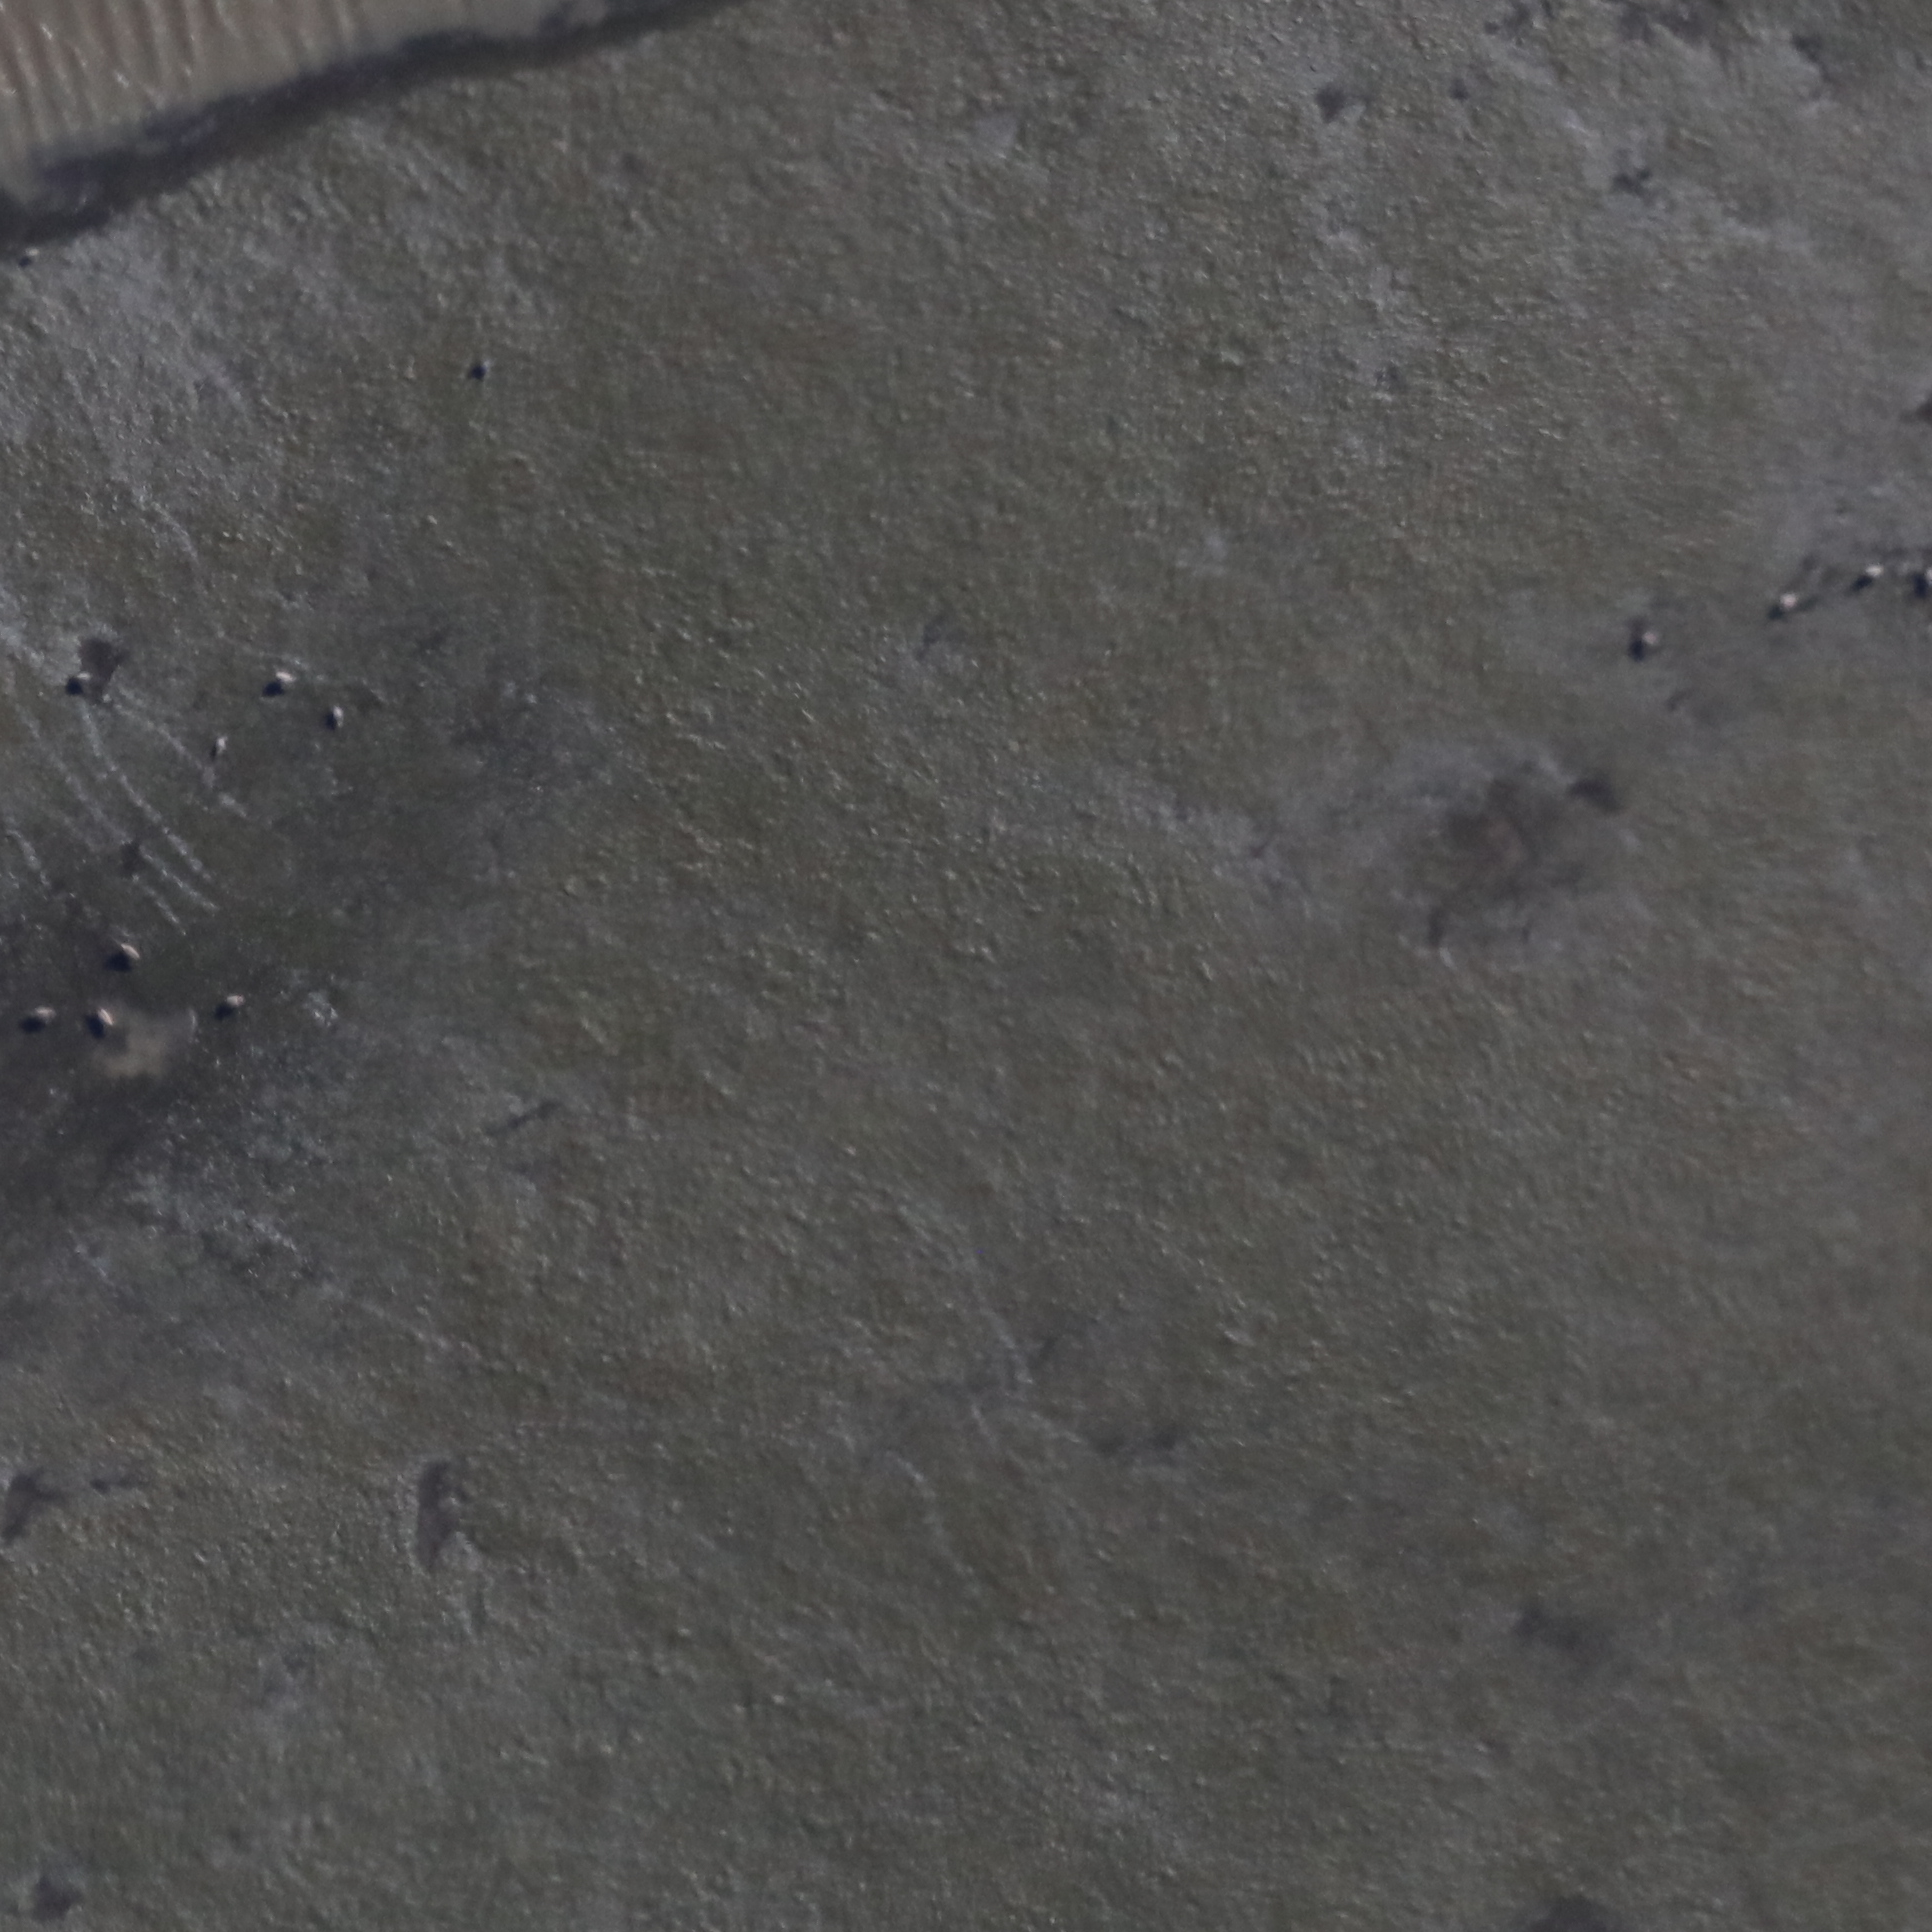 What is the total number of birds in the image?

14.